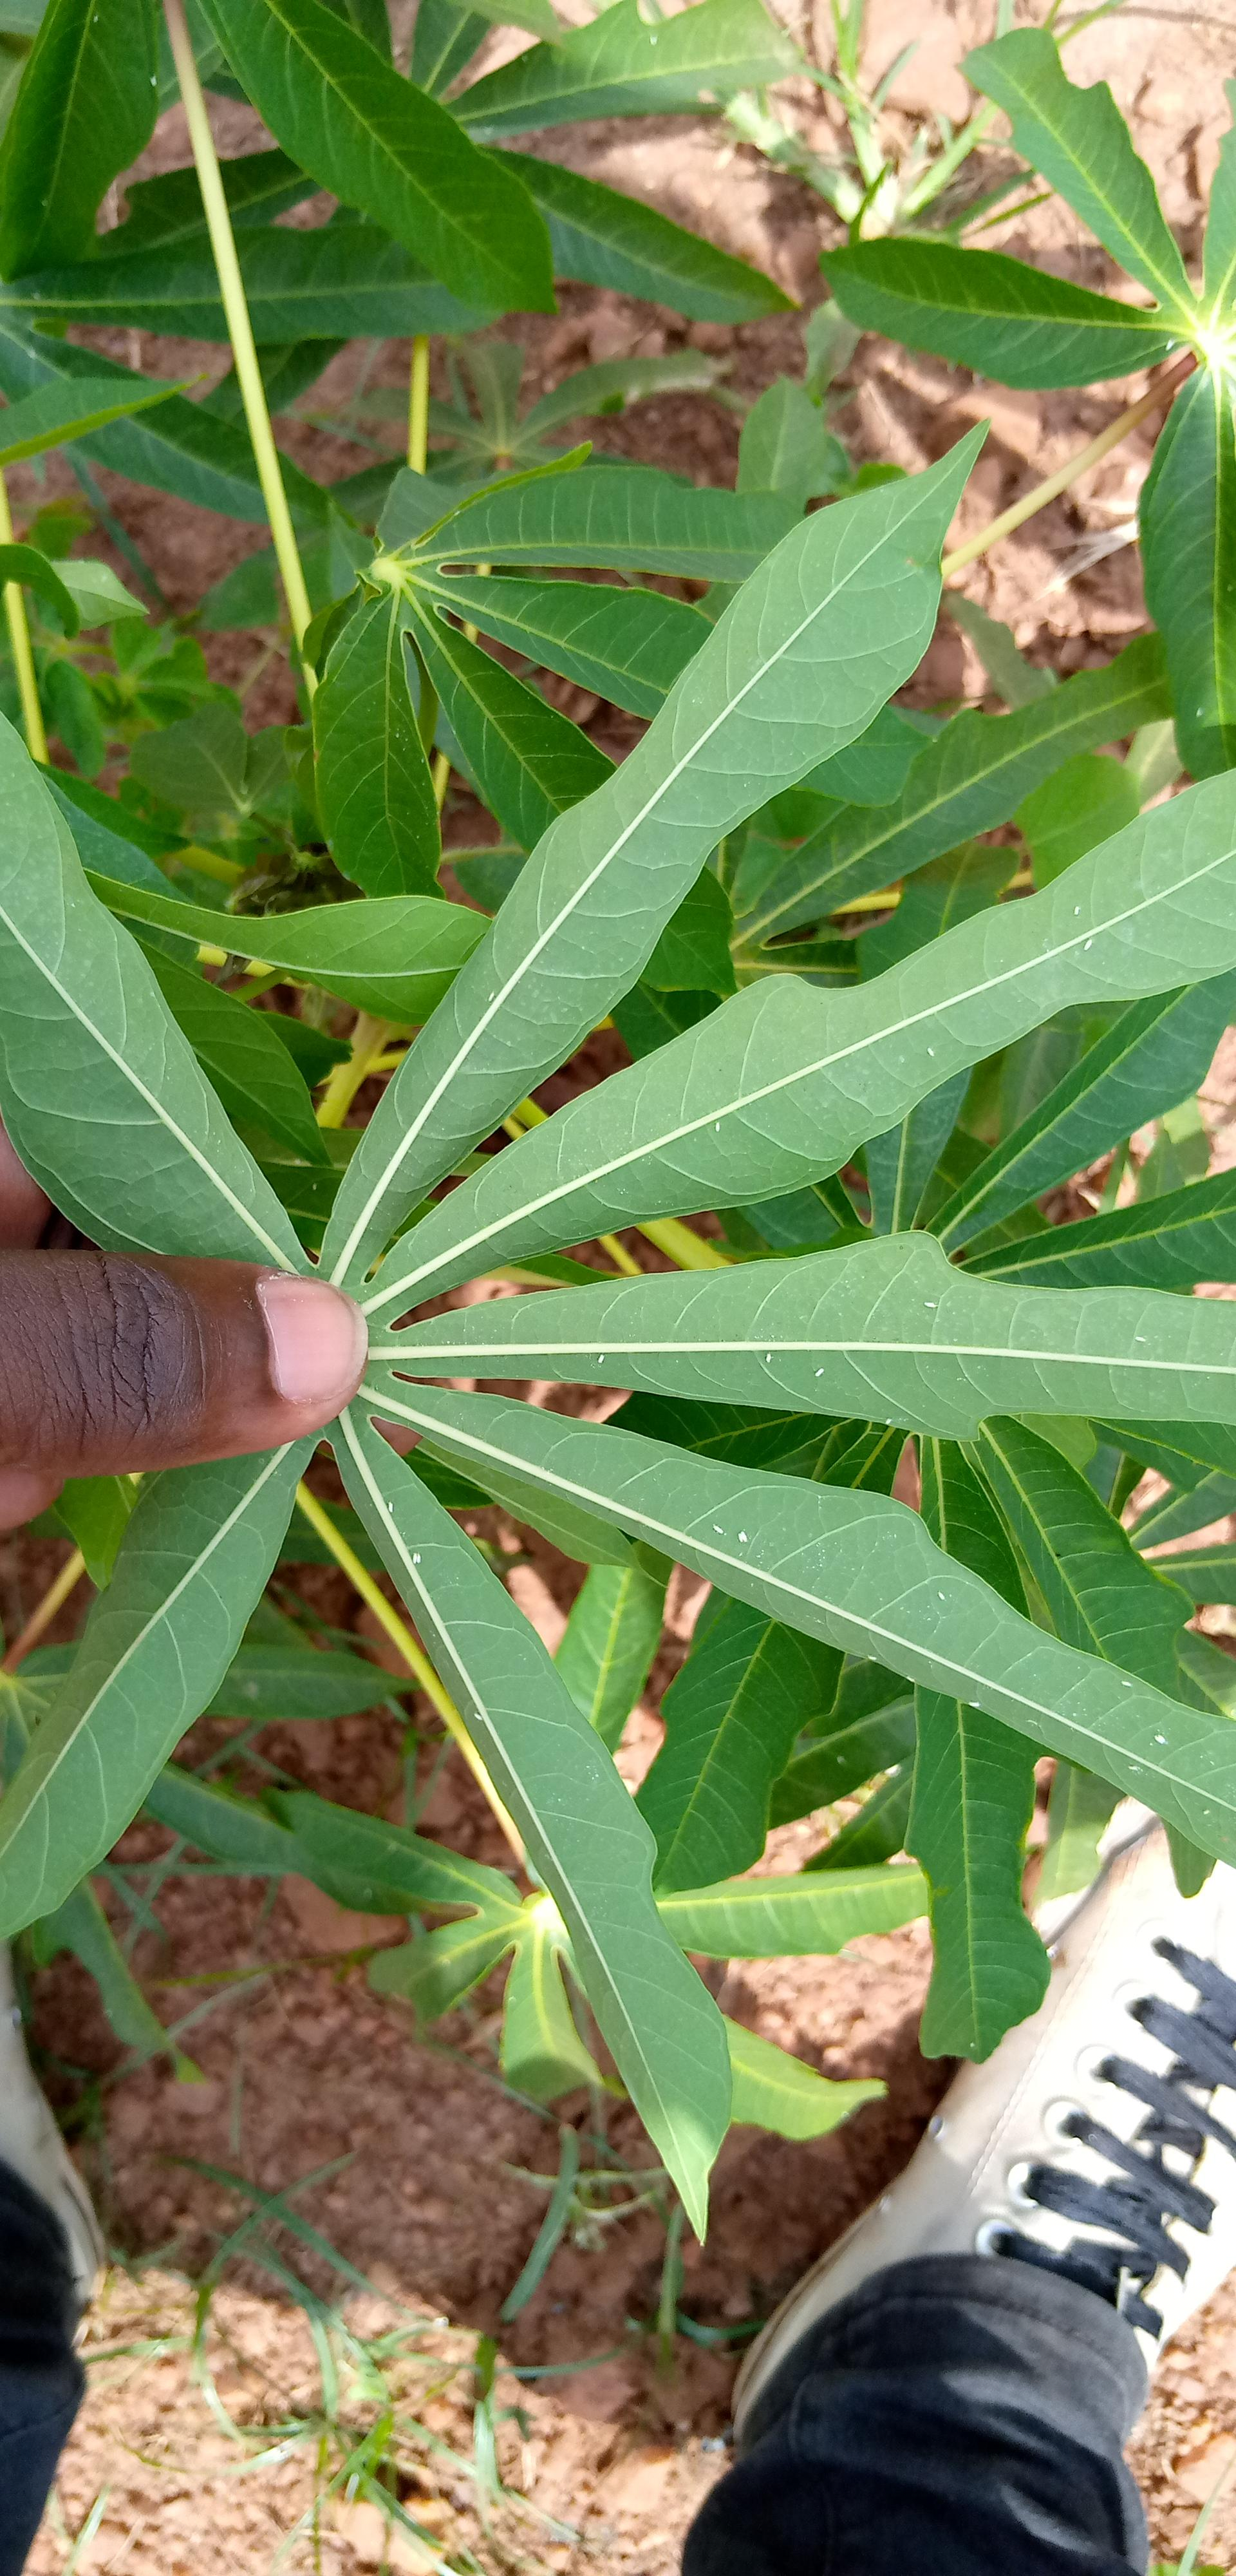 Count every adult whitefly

24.